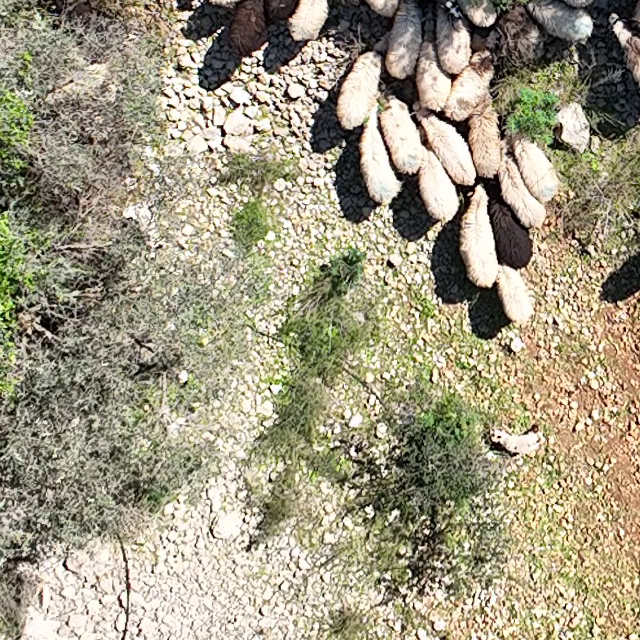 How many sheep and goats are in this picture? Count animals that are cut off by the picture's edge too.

27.